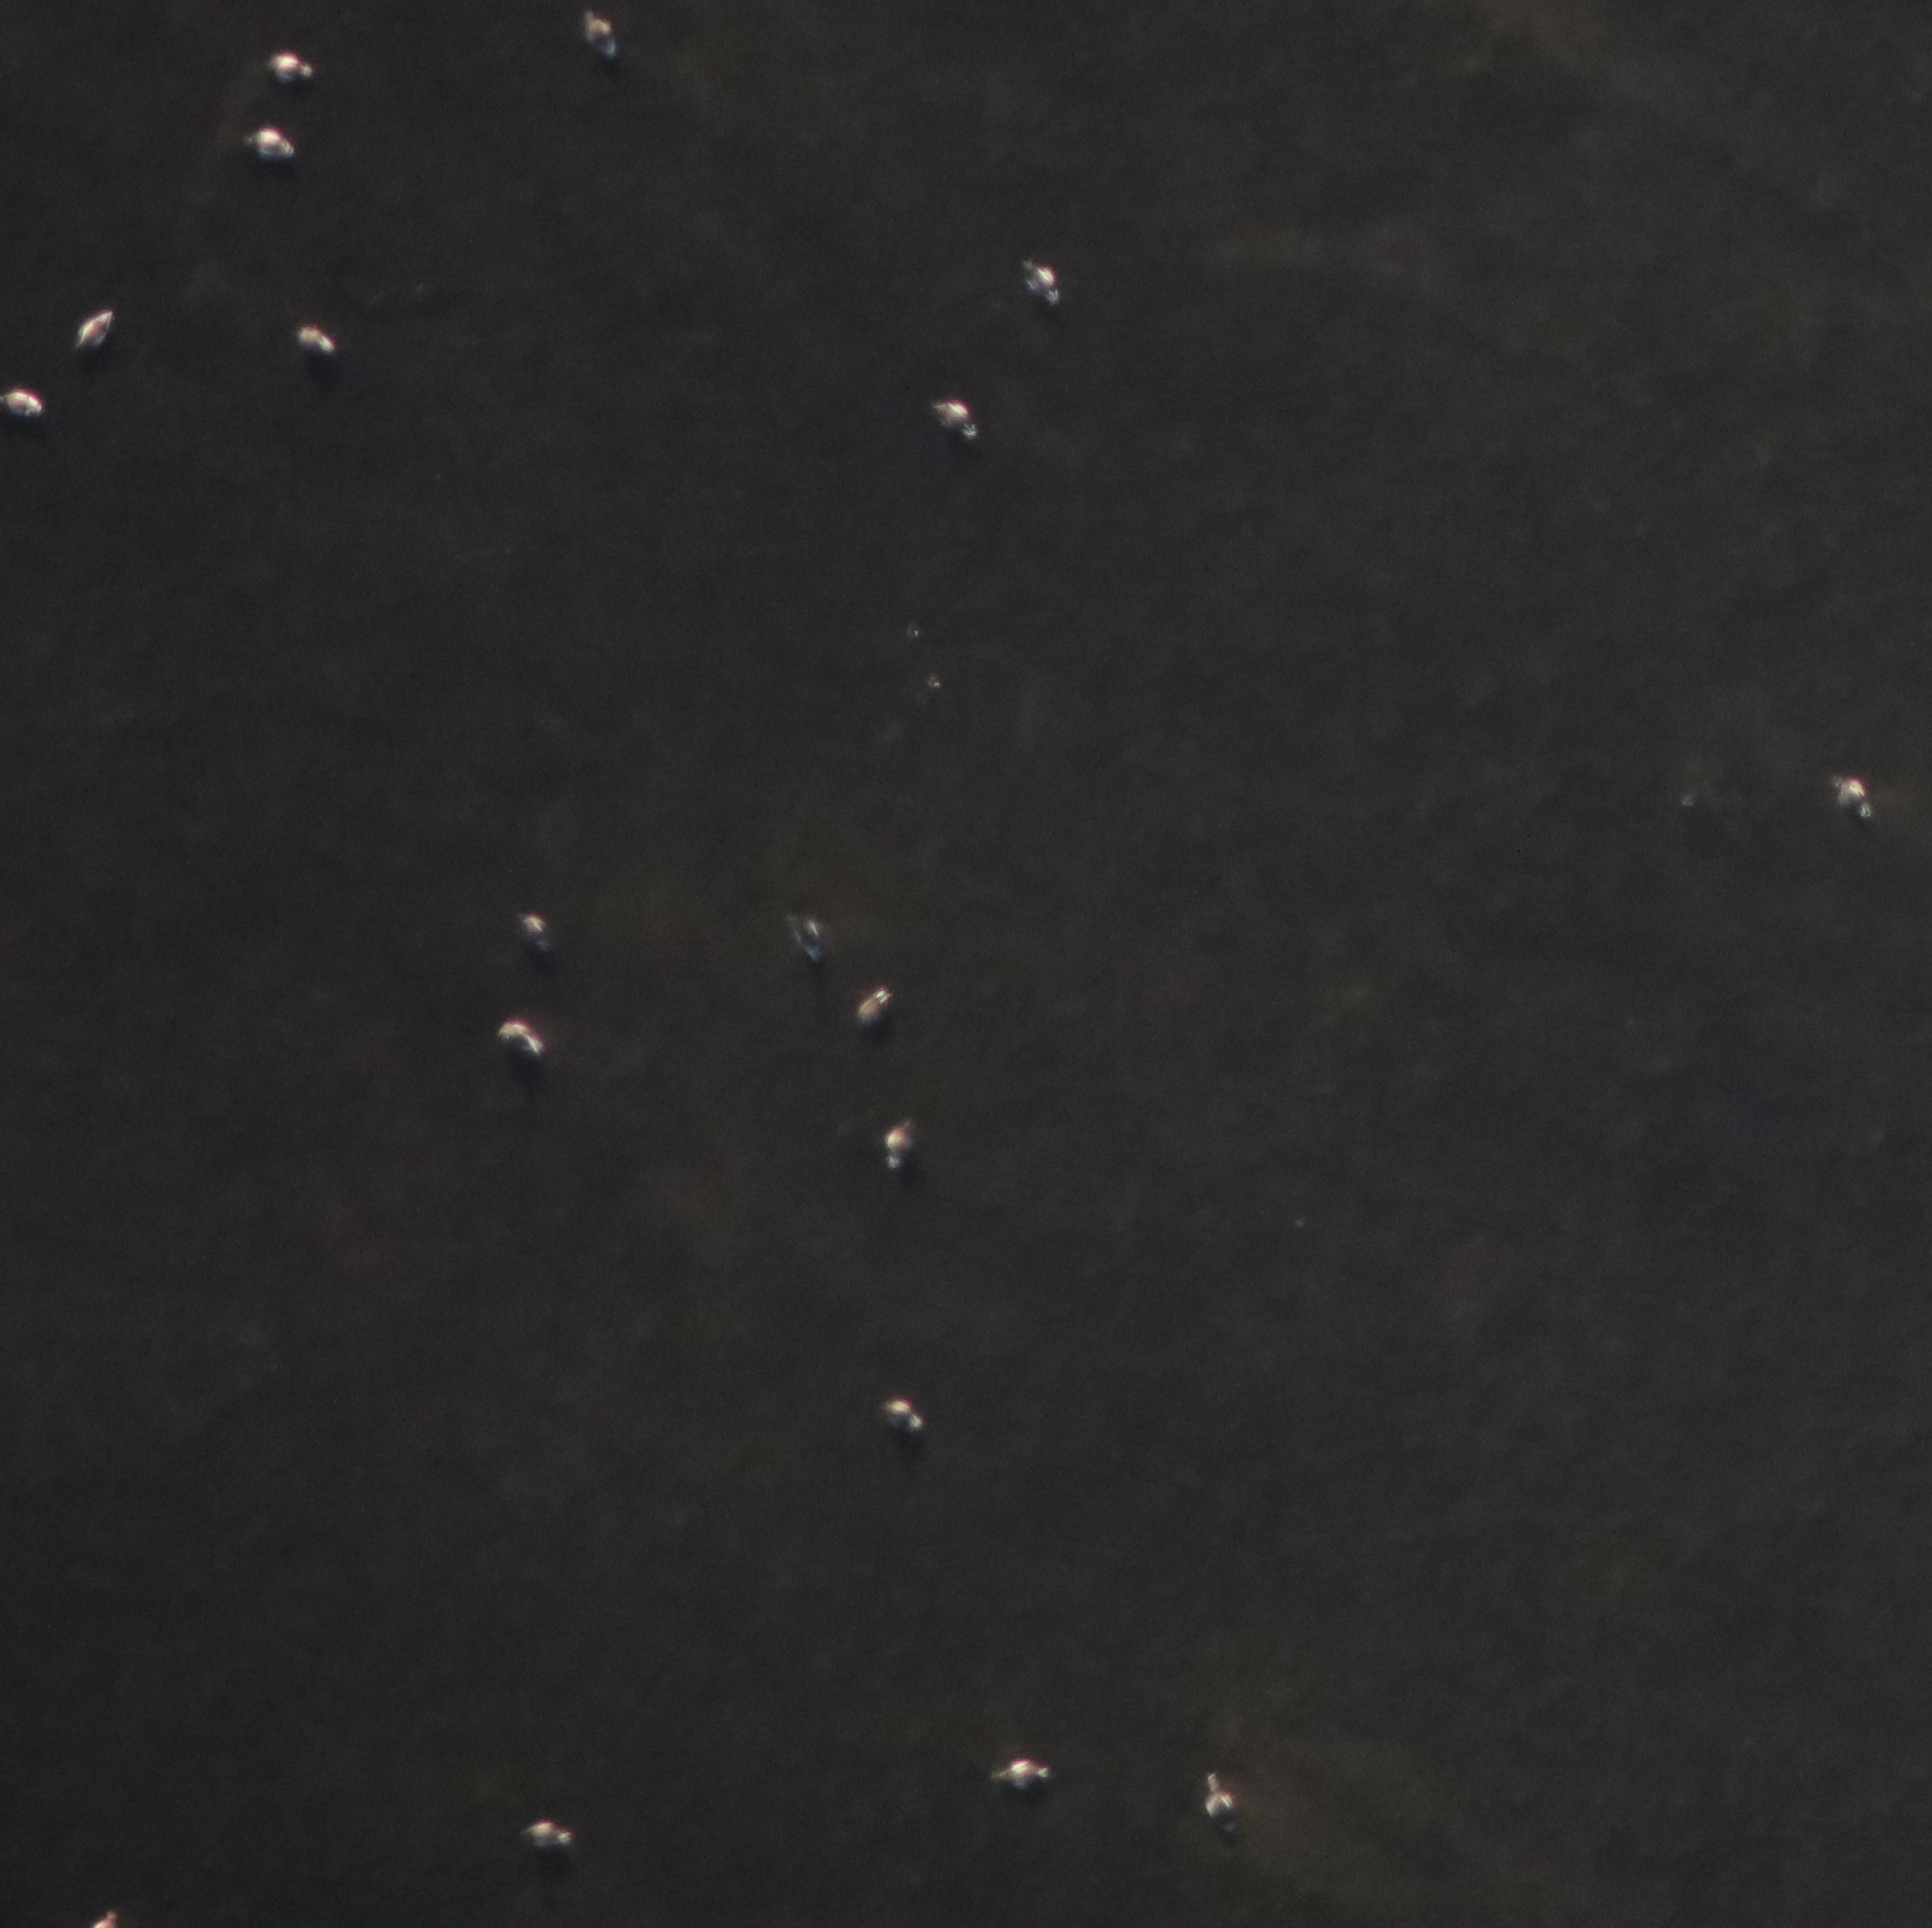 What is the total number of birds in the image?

18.